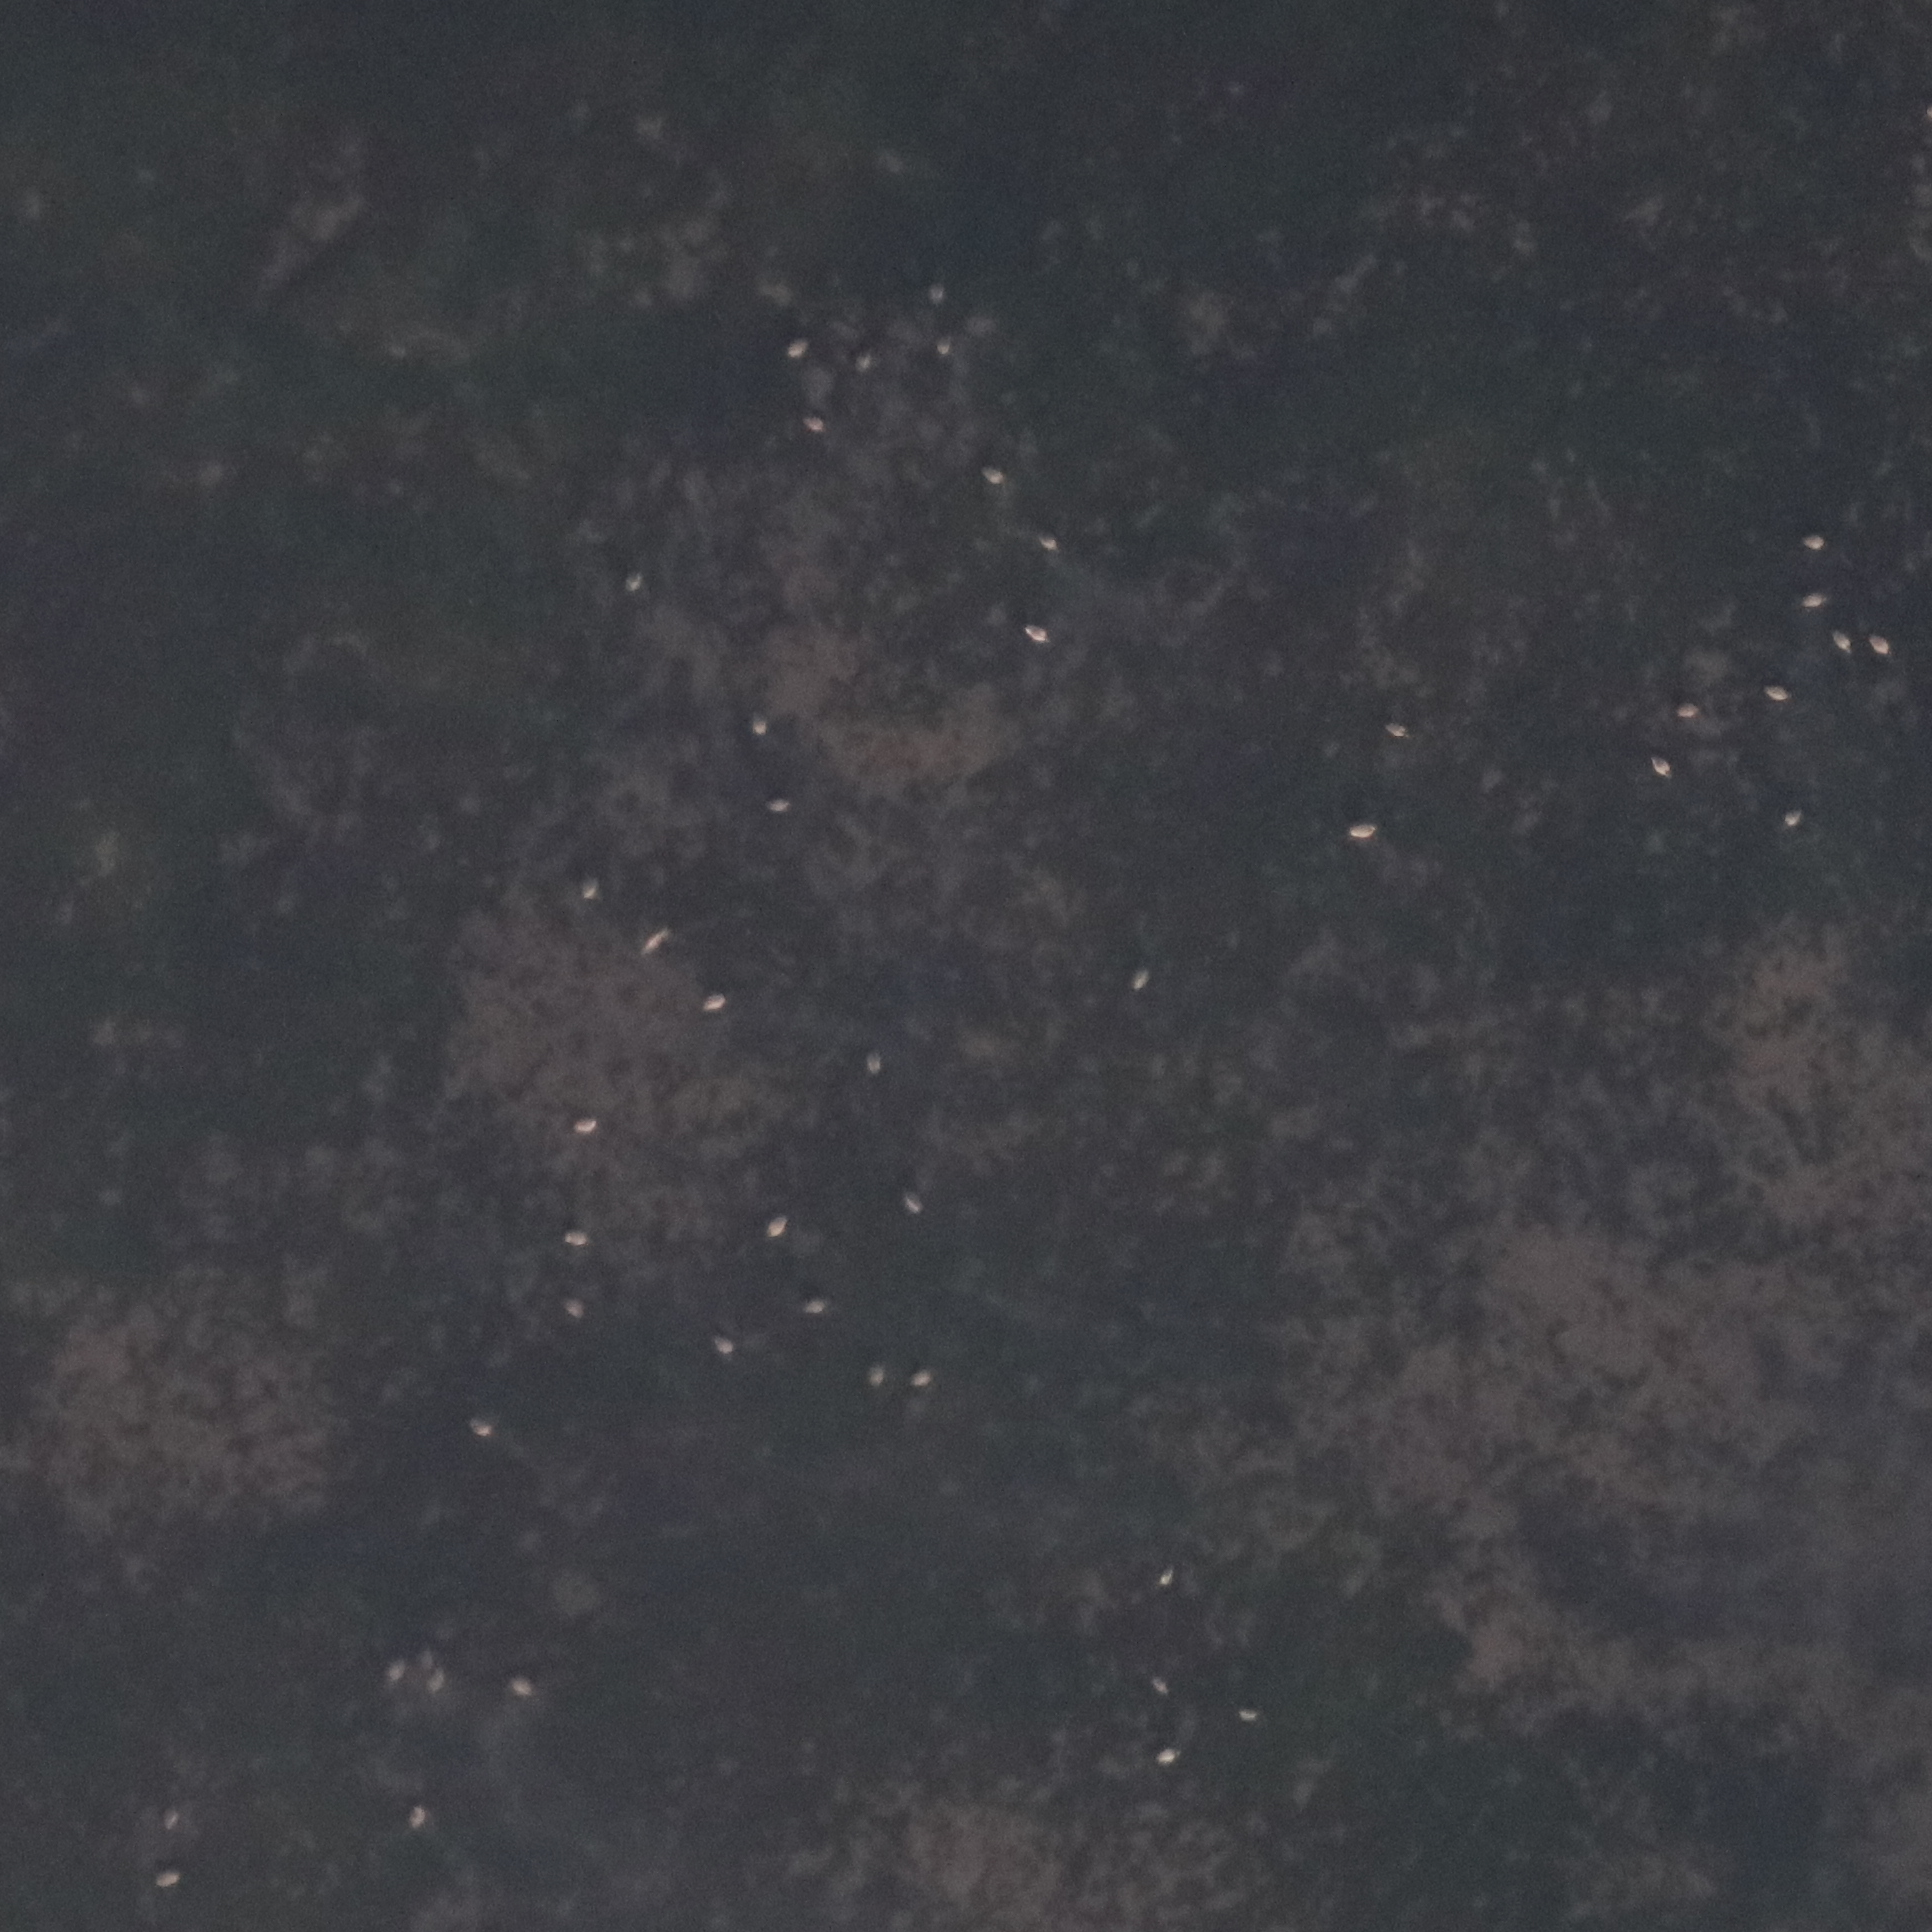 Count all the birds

47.